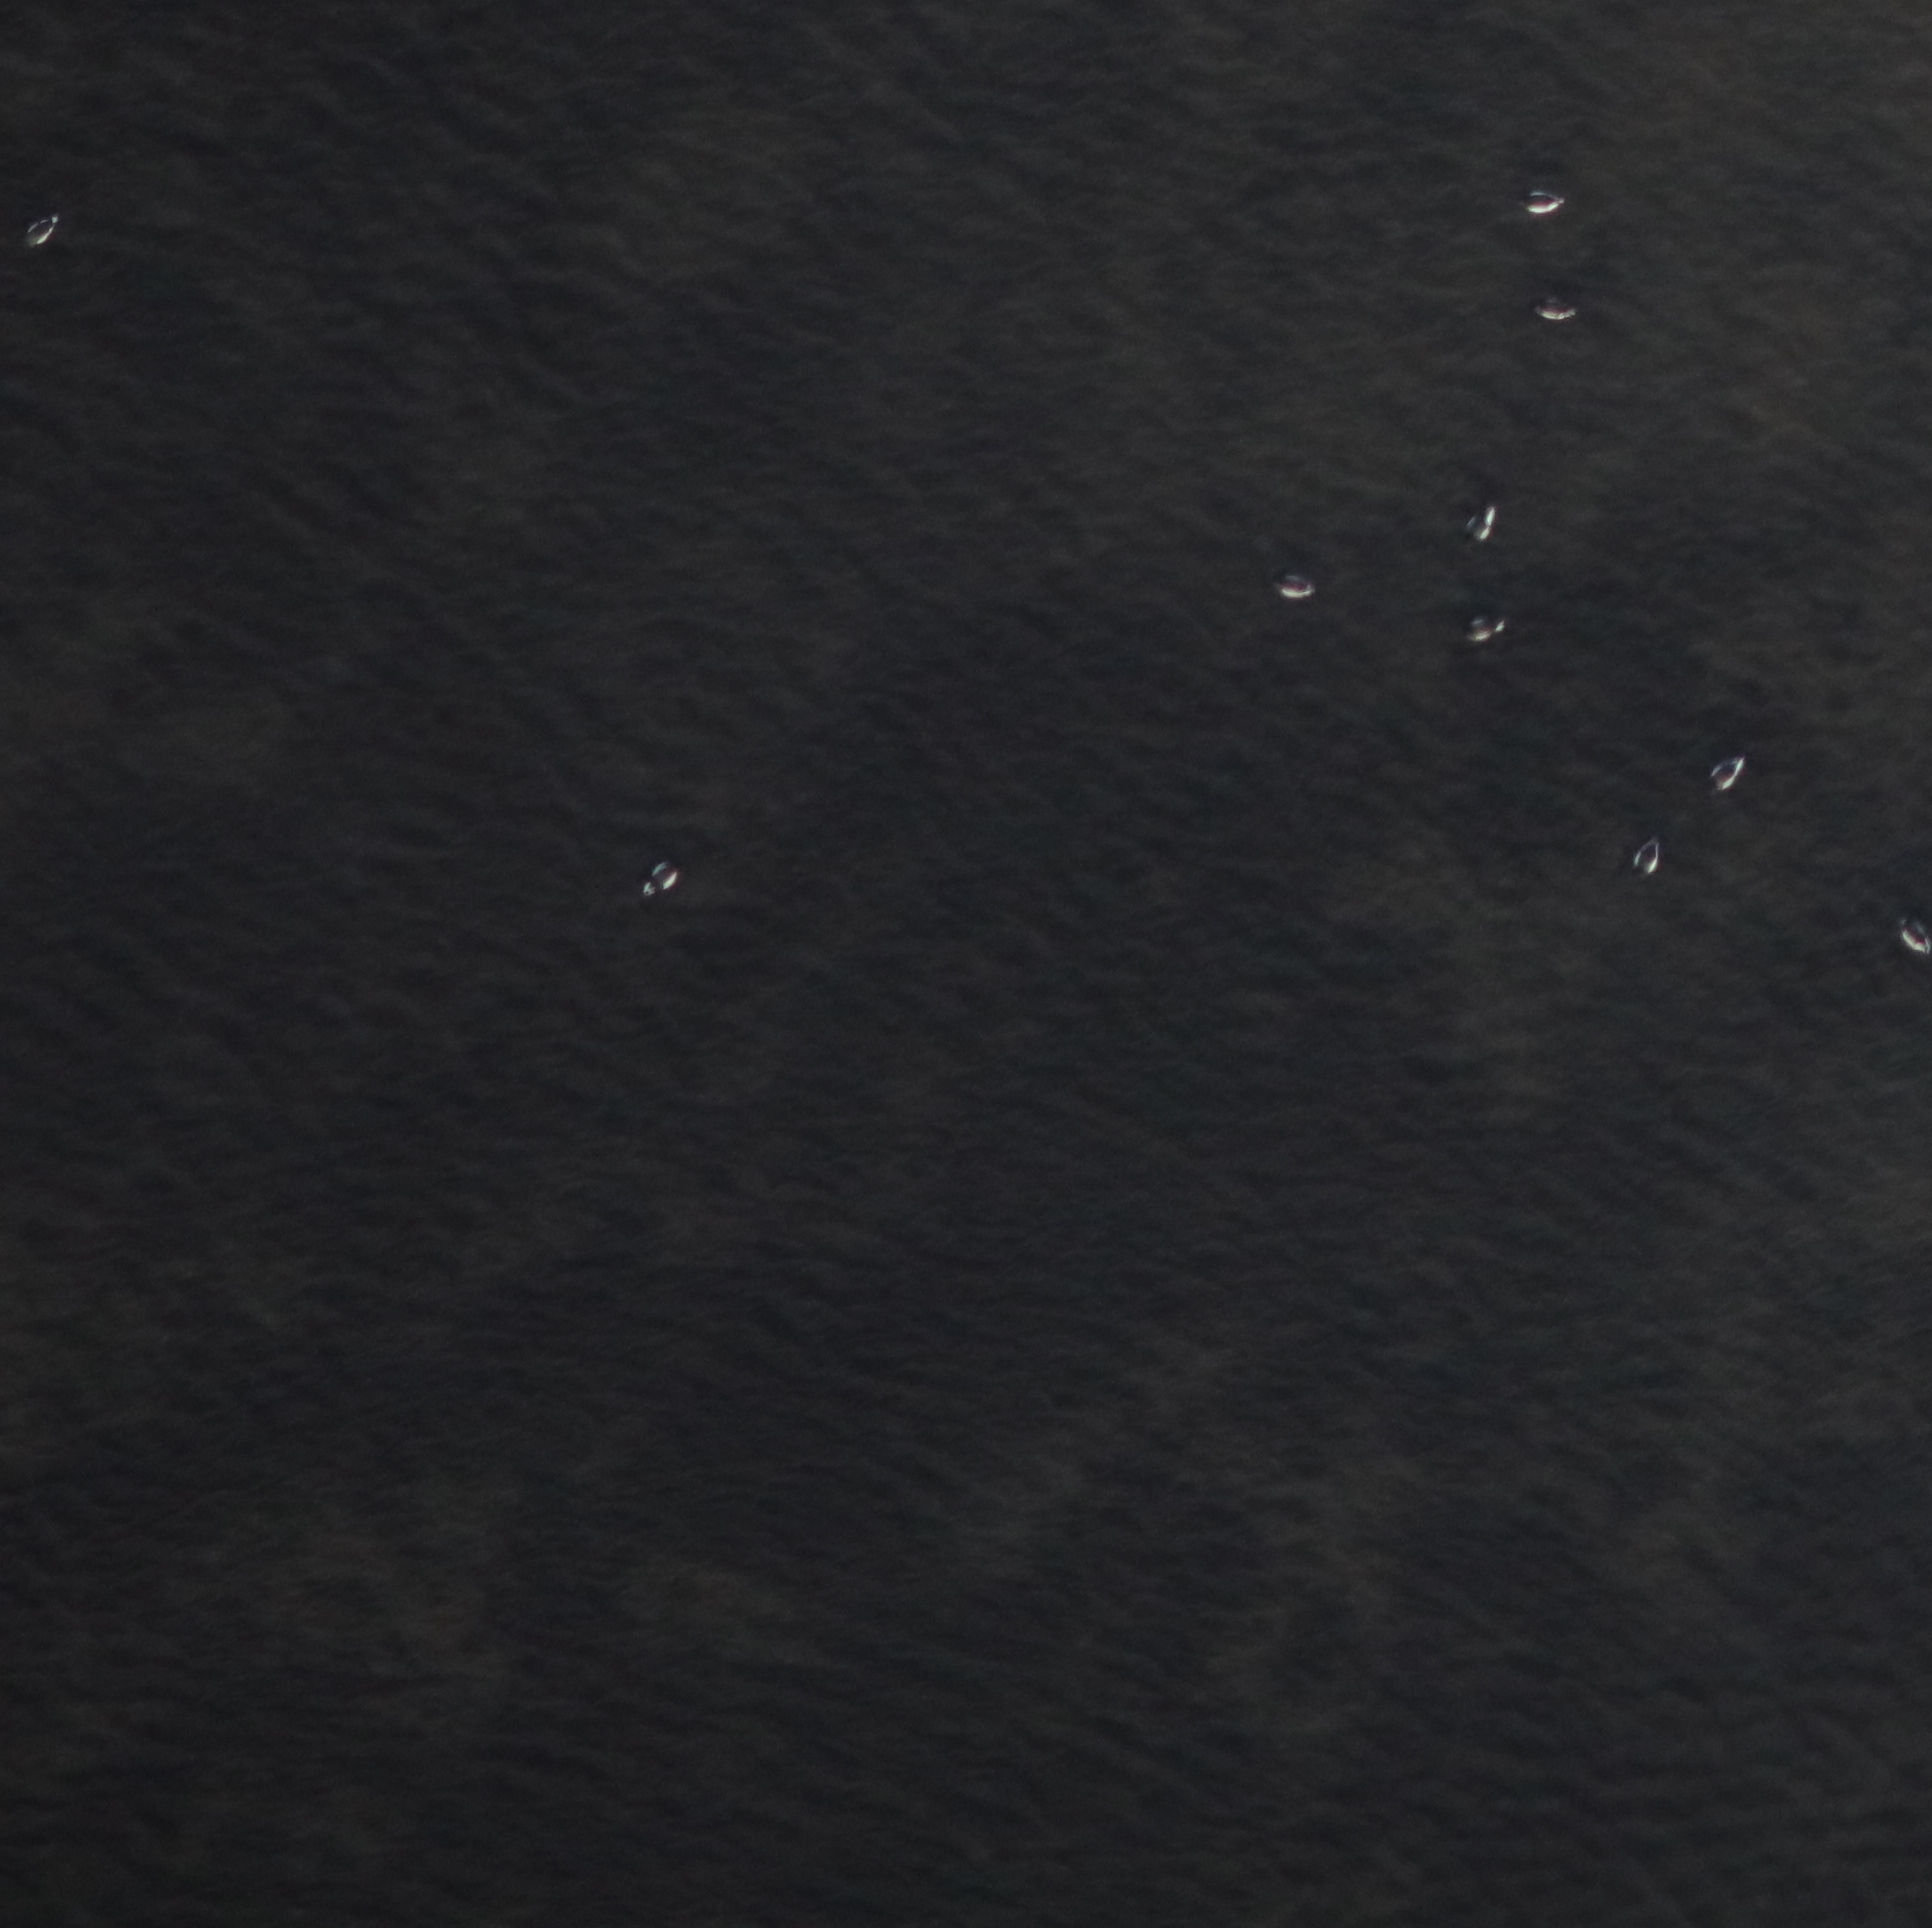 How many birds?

10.